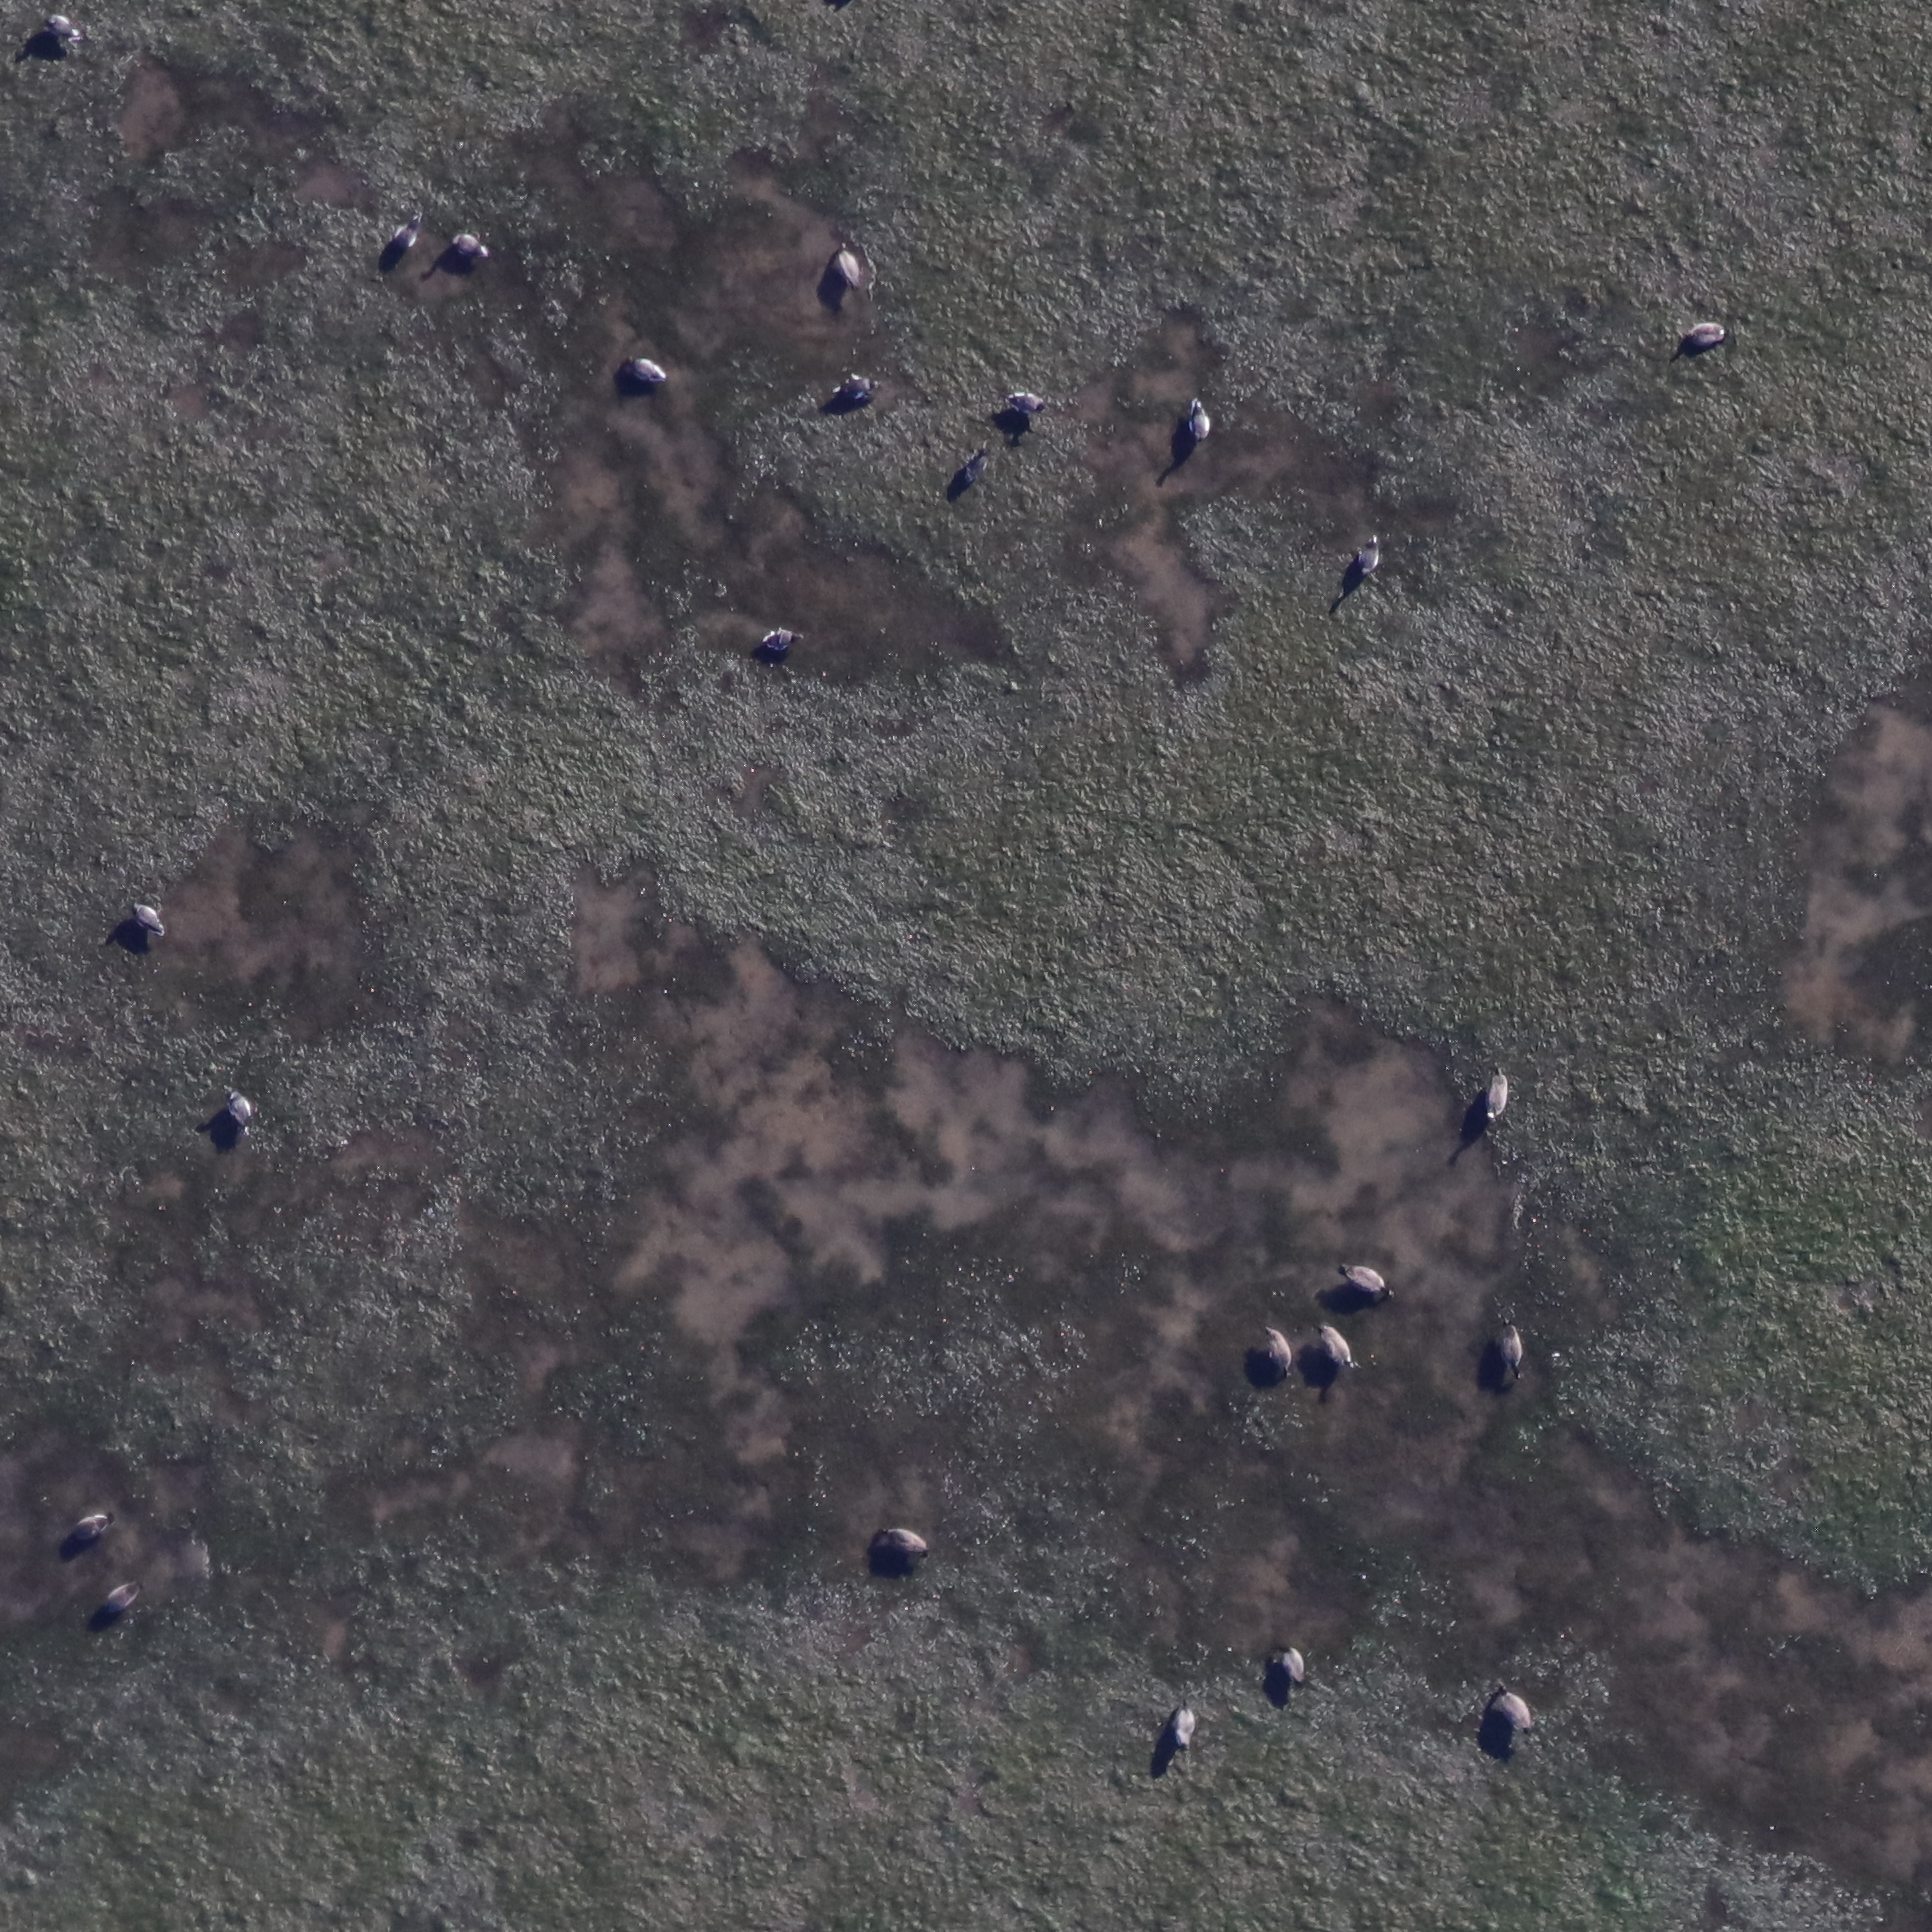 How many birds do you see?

25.